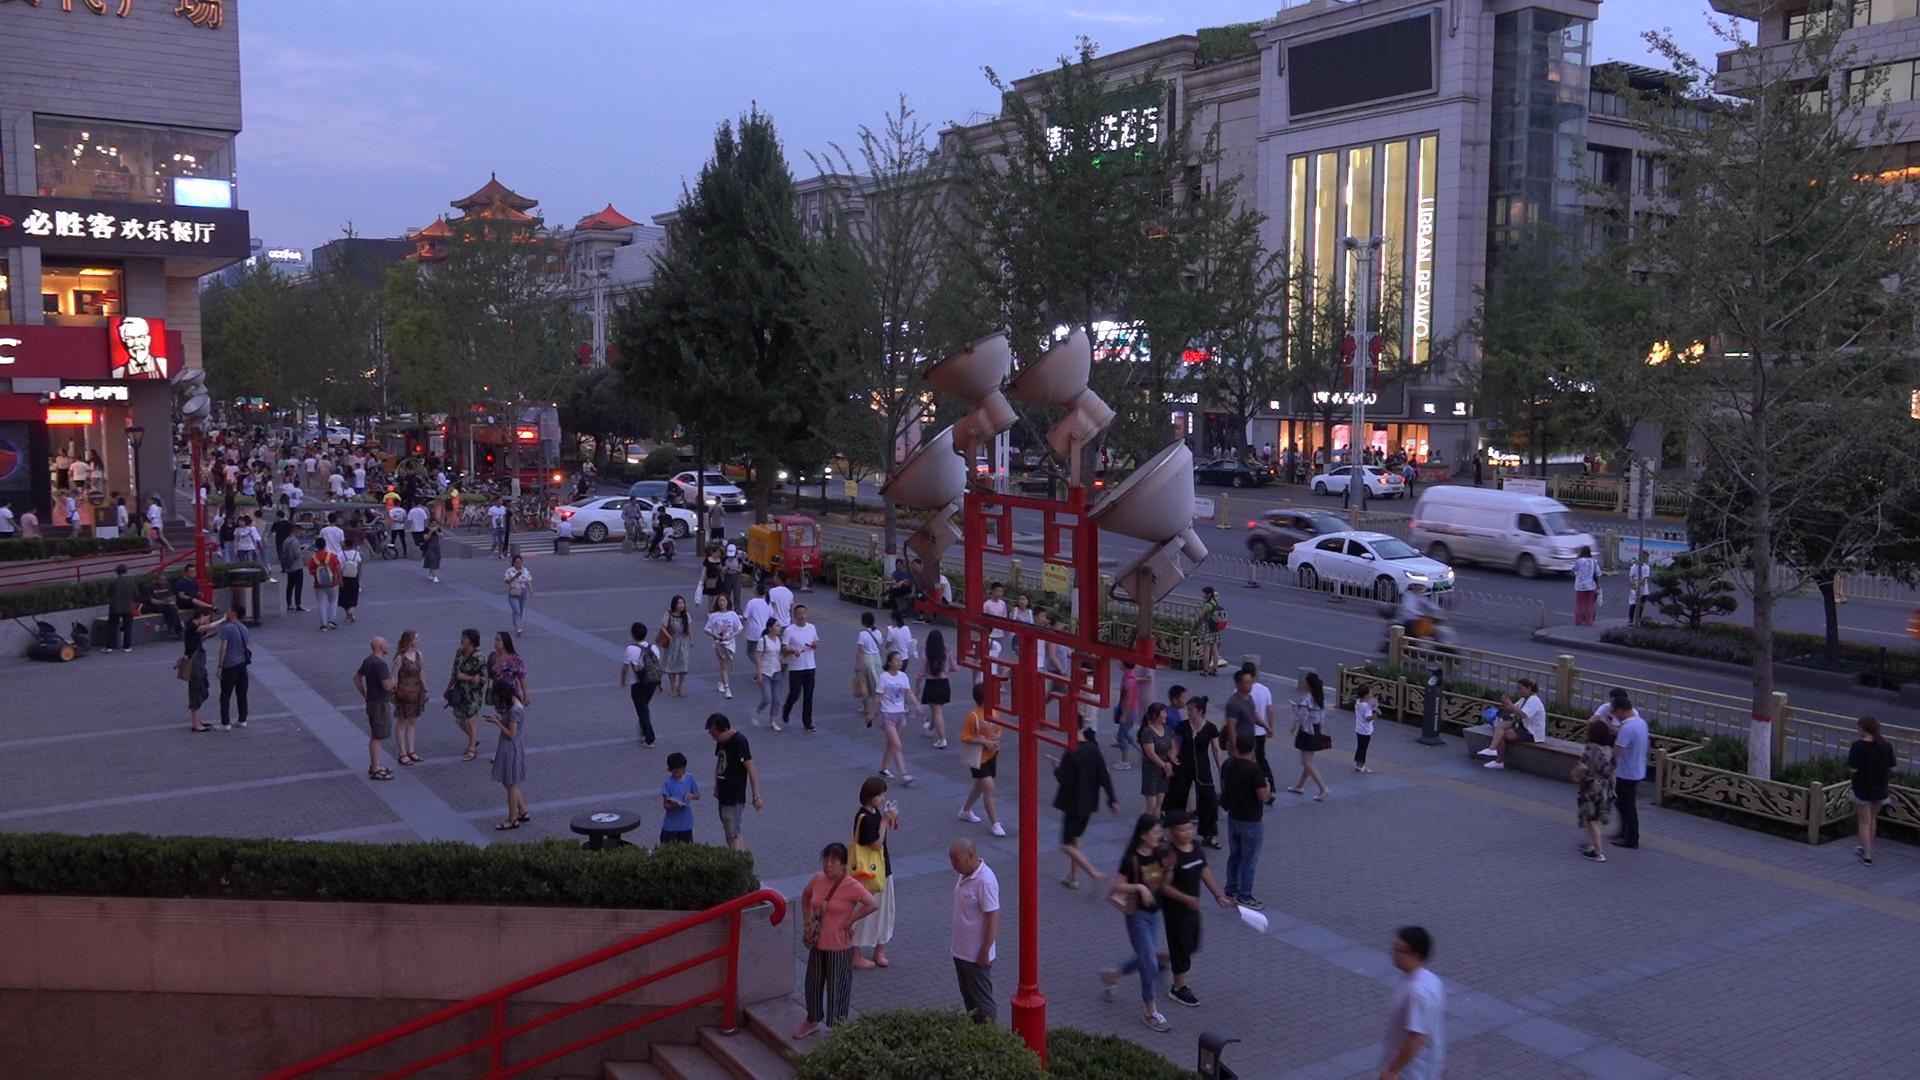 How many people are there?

173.